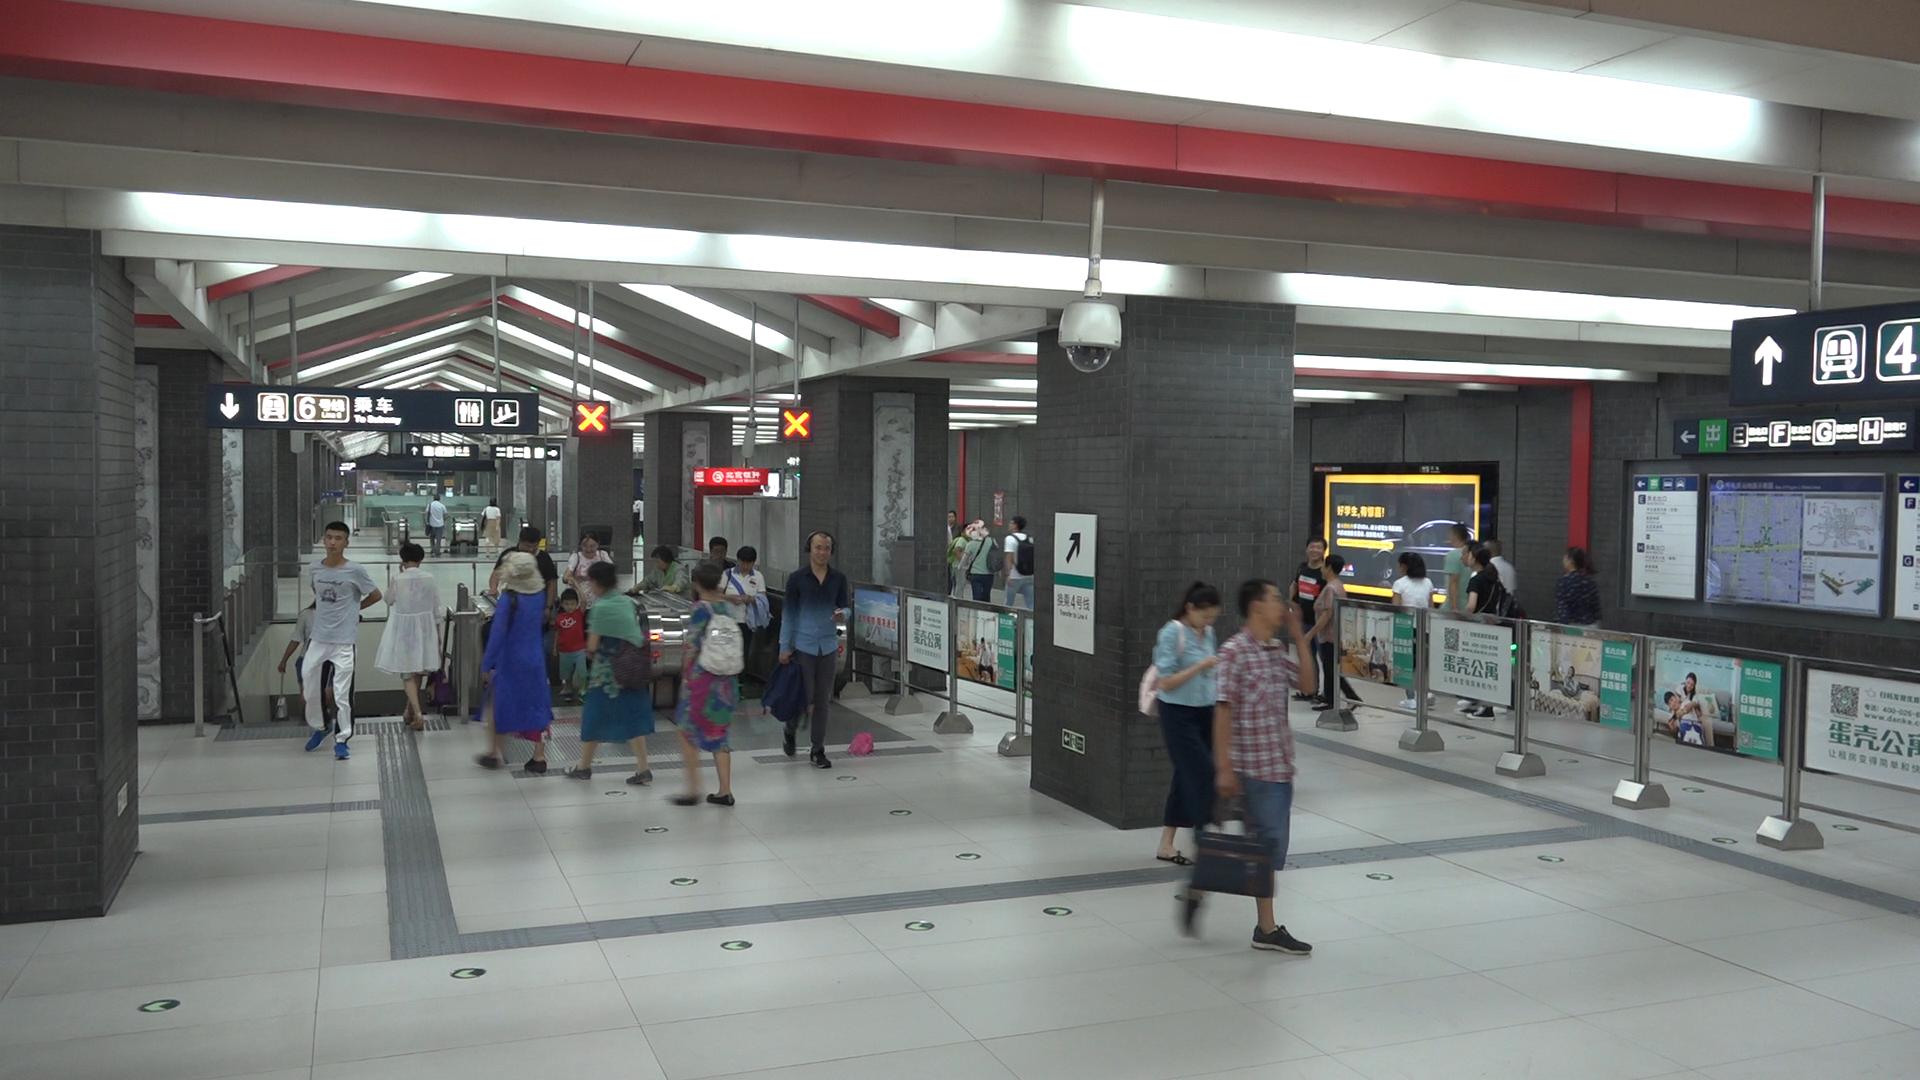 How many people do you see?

27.